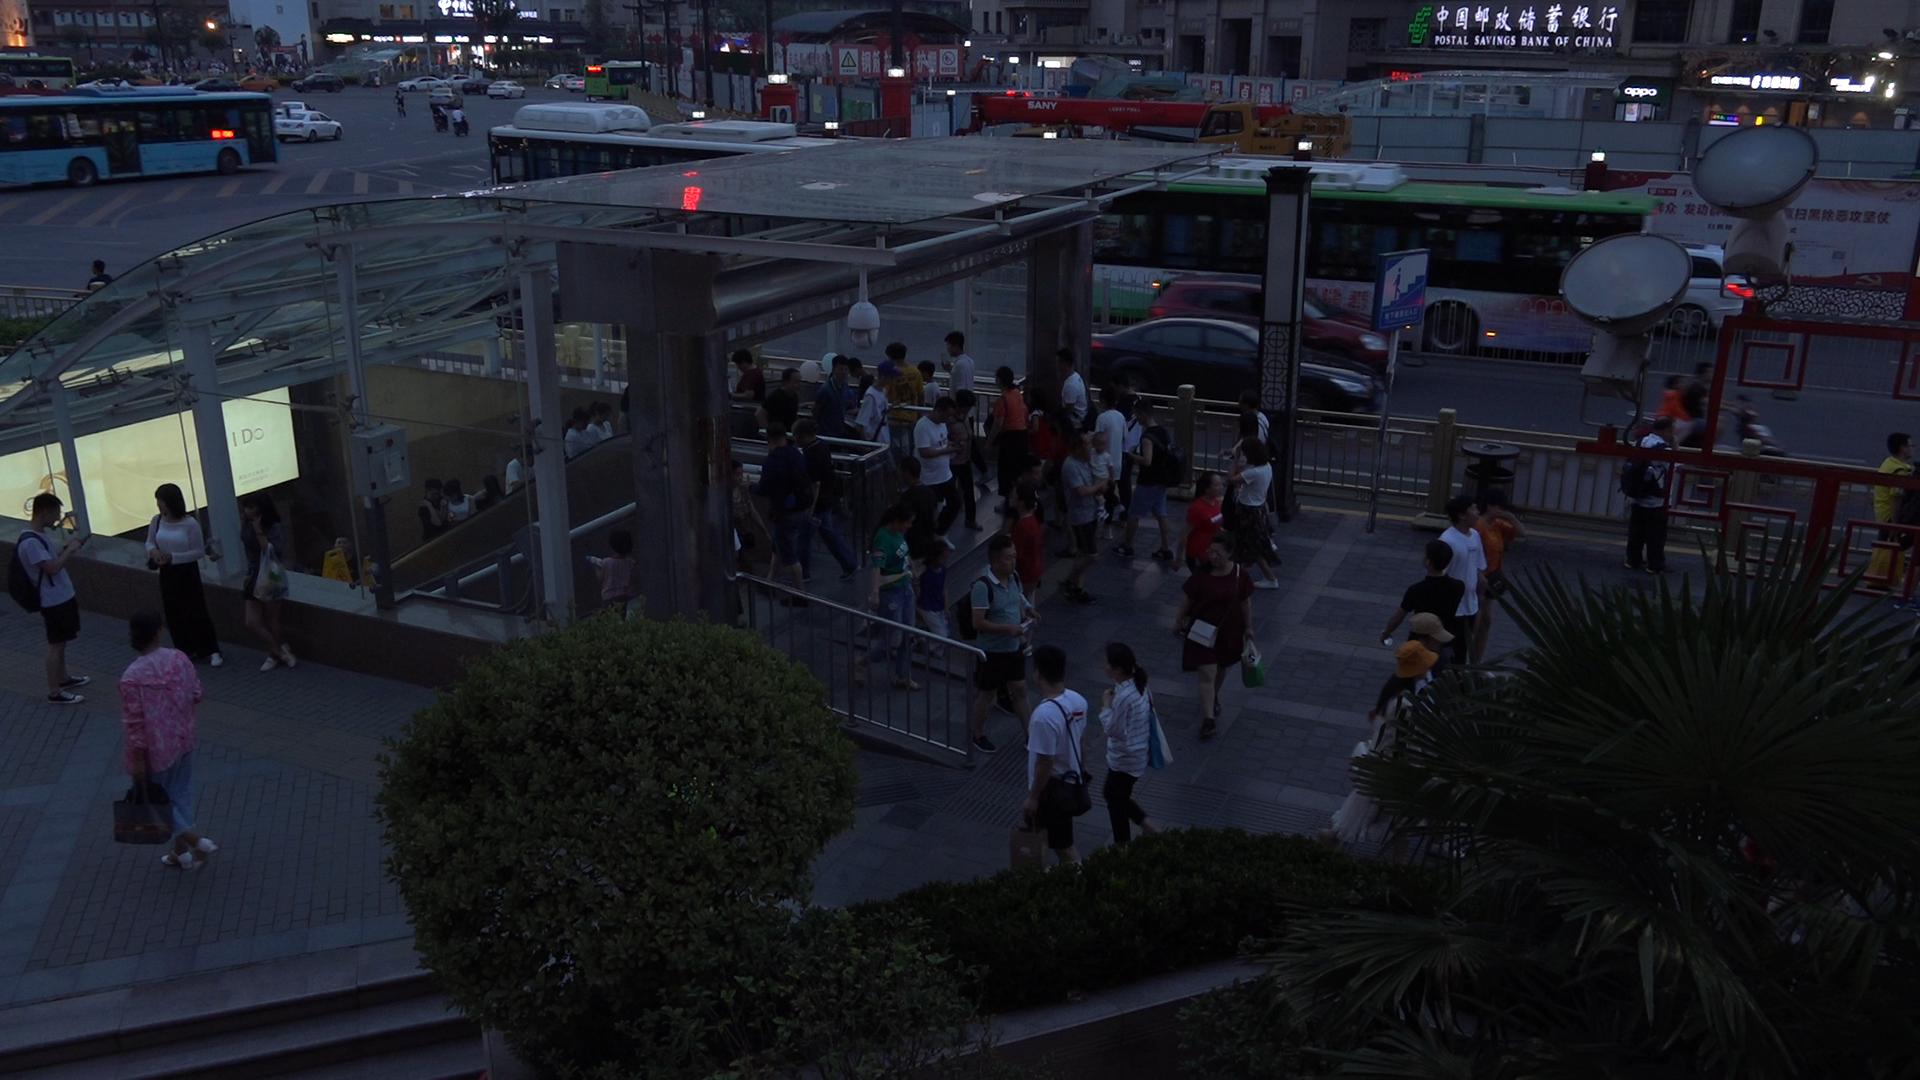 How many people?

116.